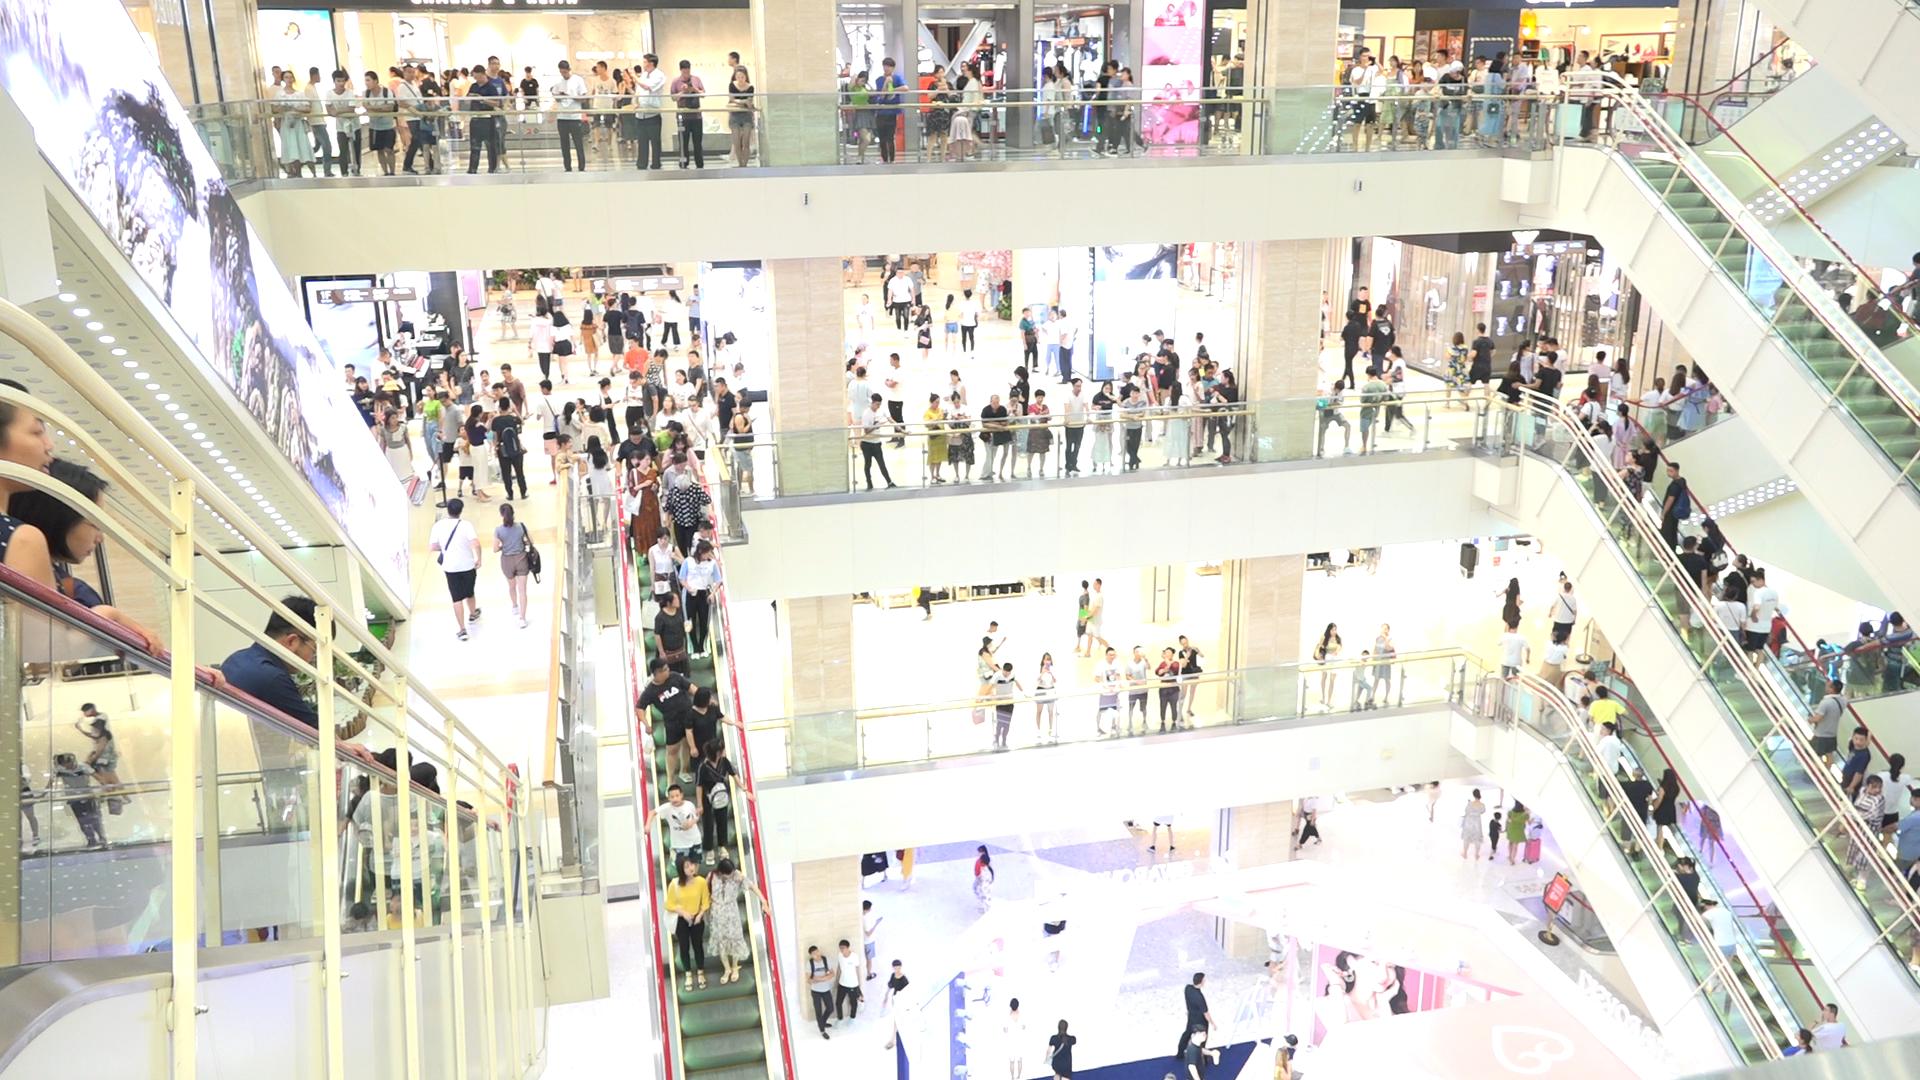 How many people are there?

279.